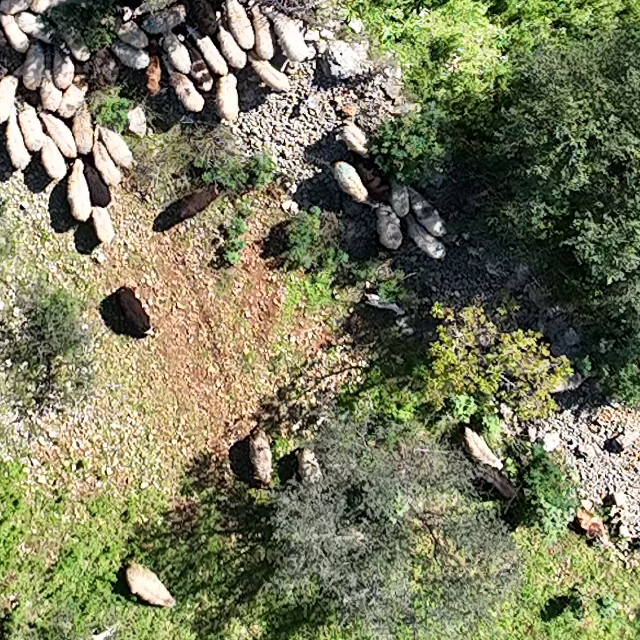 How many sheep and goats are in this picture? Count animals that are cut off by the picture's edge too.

51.